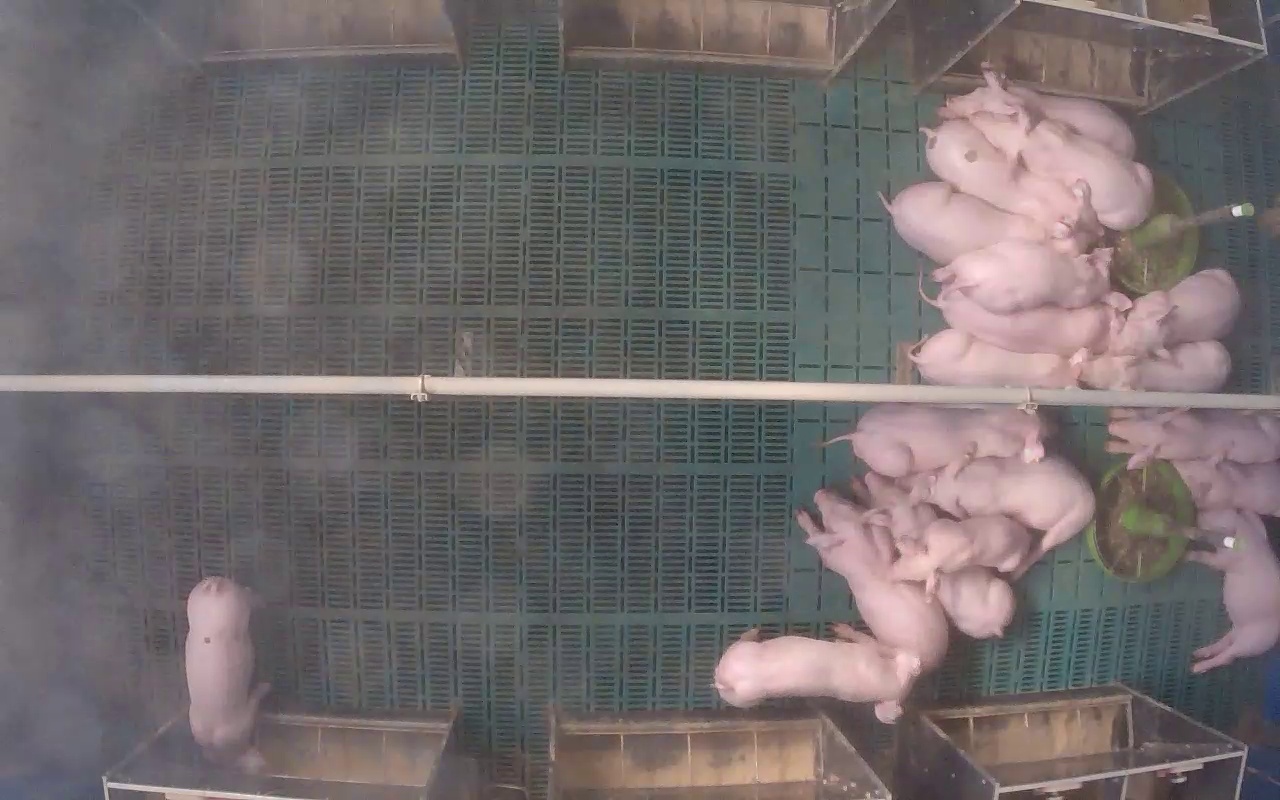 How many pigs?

19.